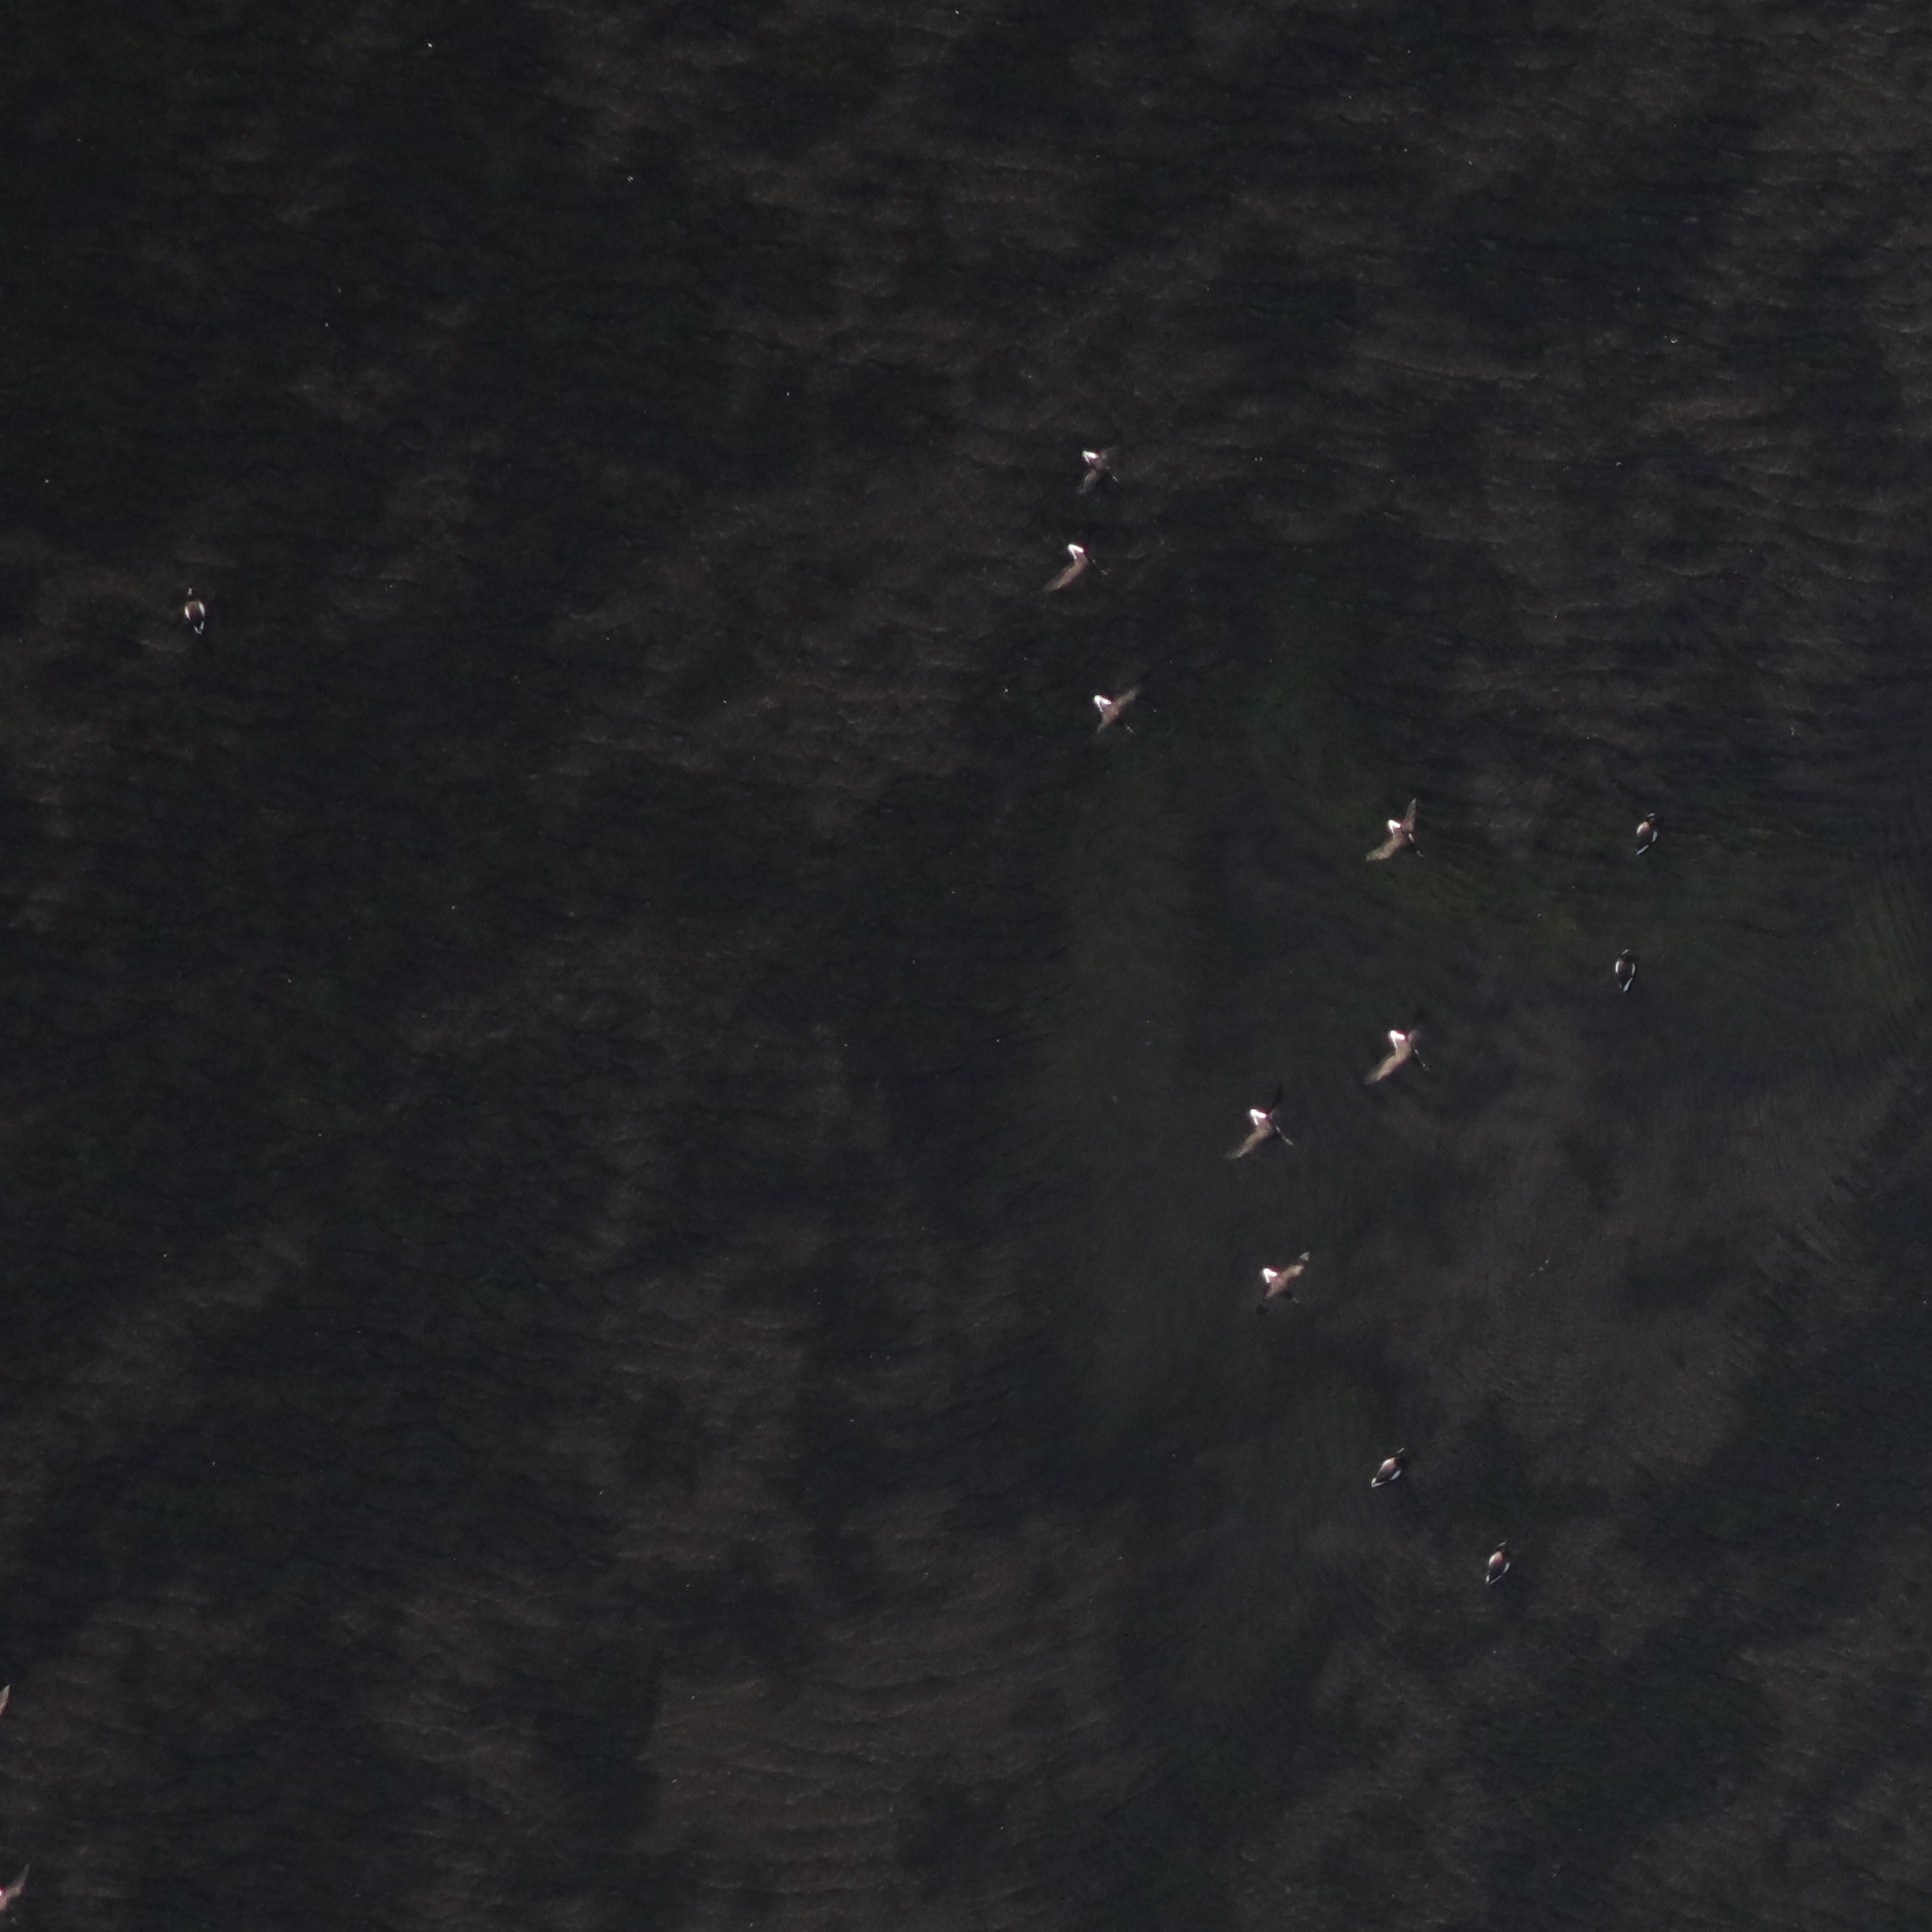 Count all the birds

12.